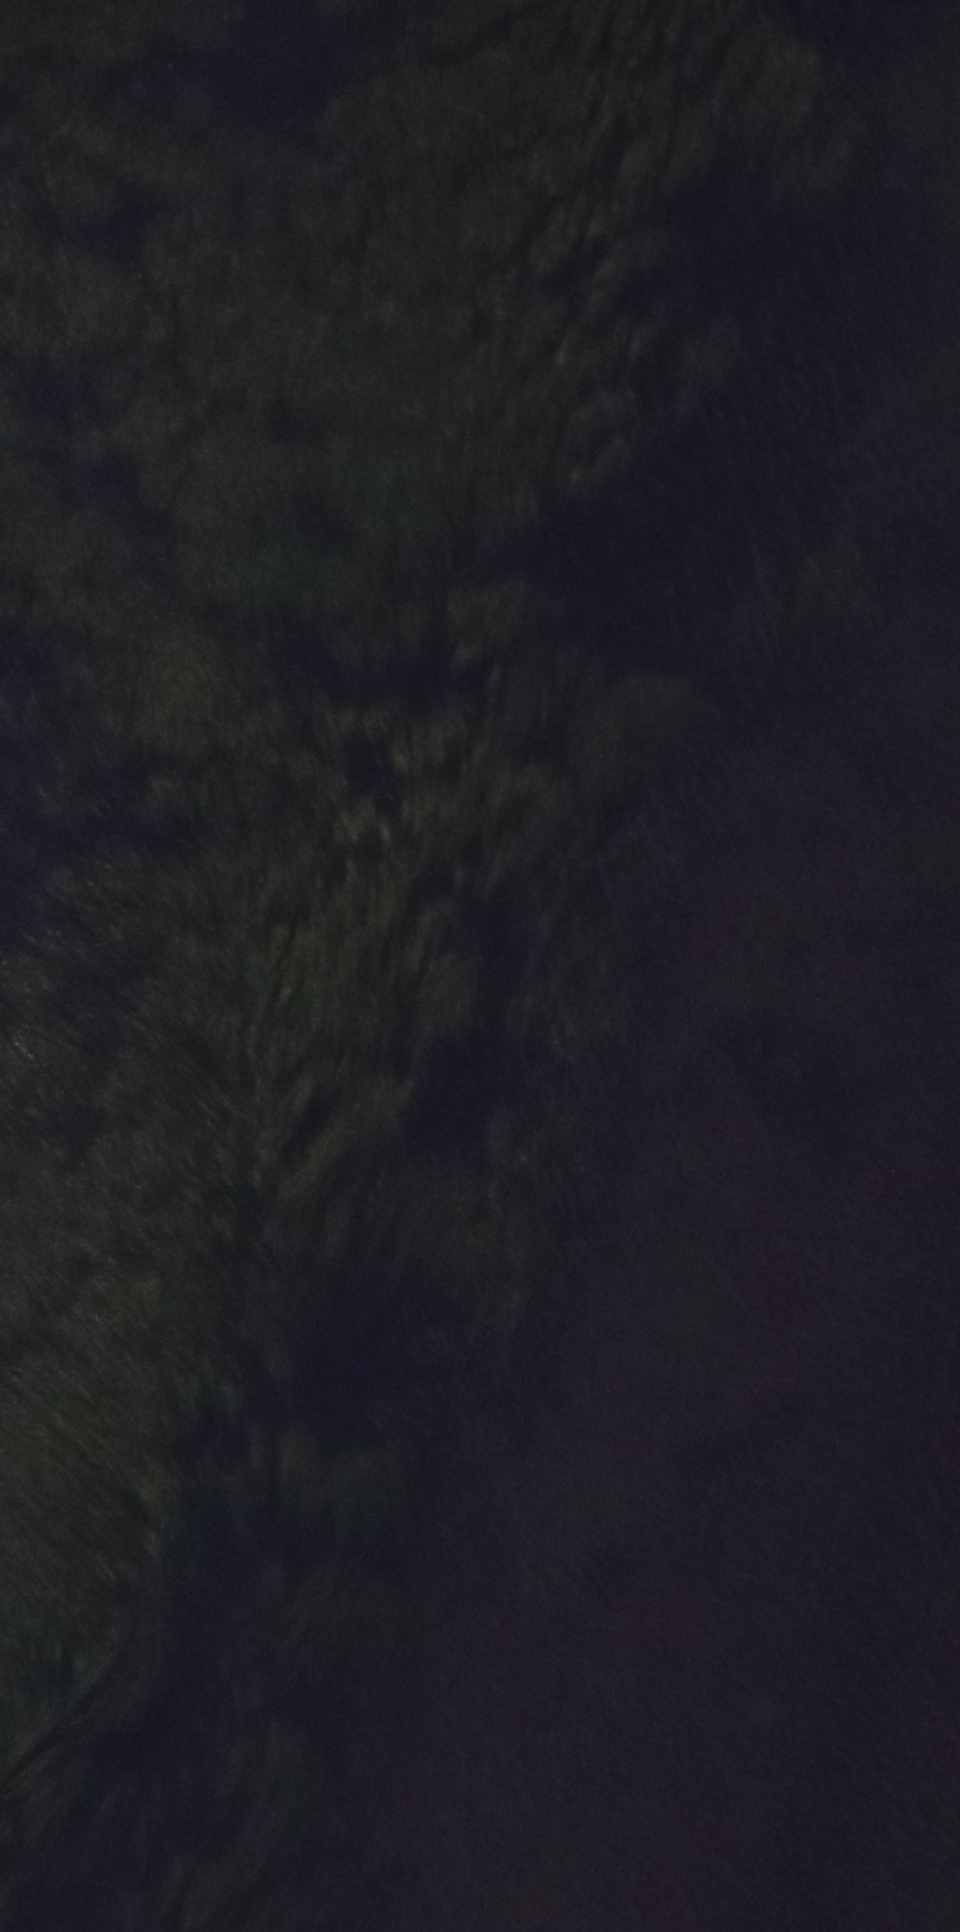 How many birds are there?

0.